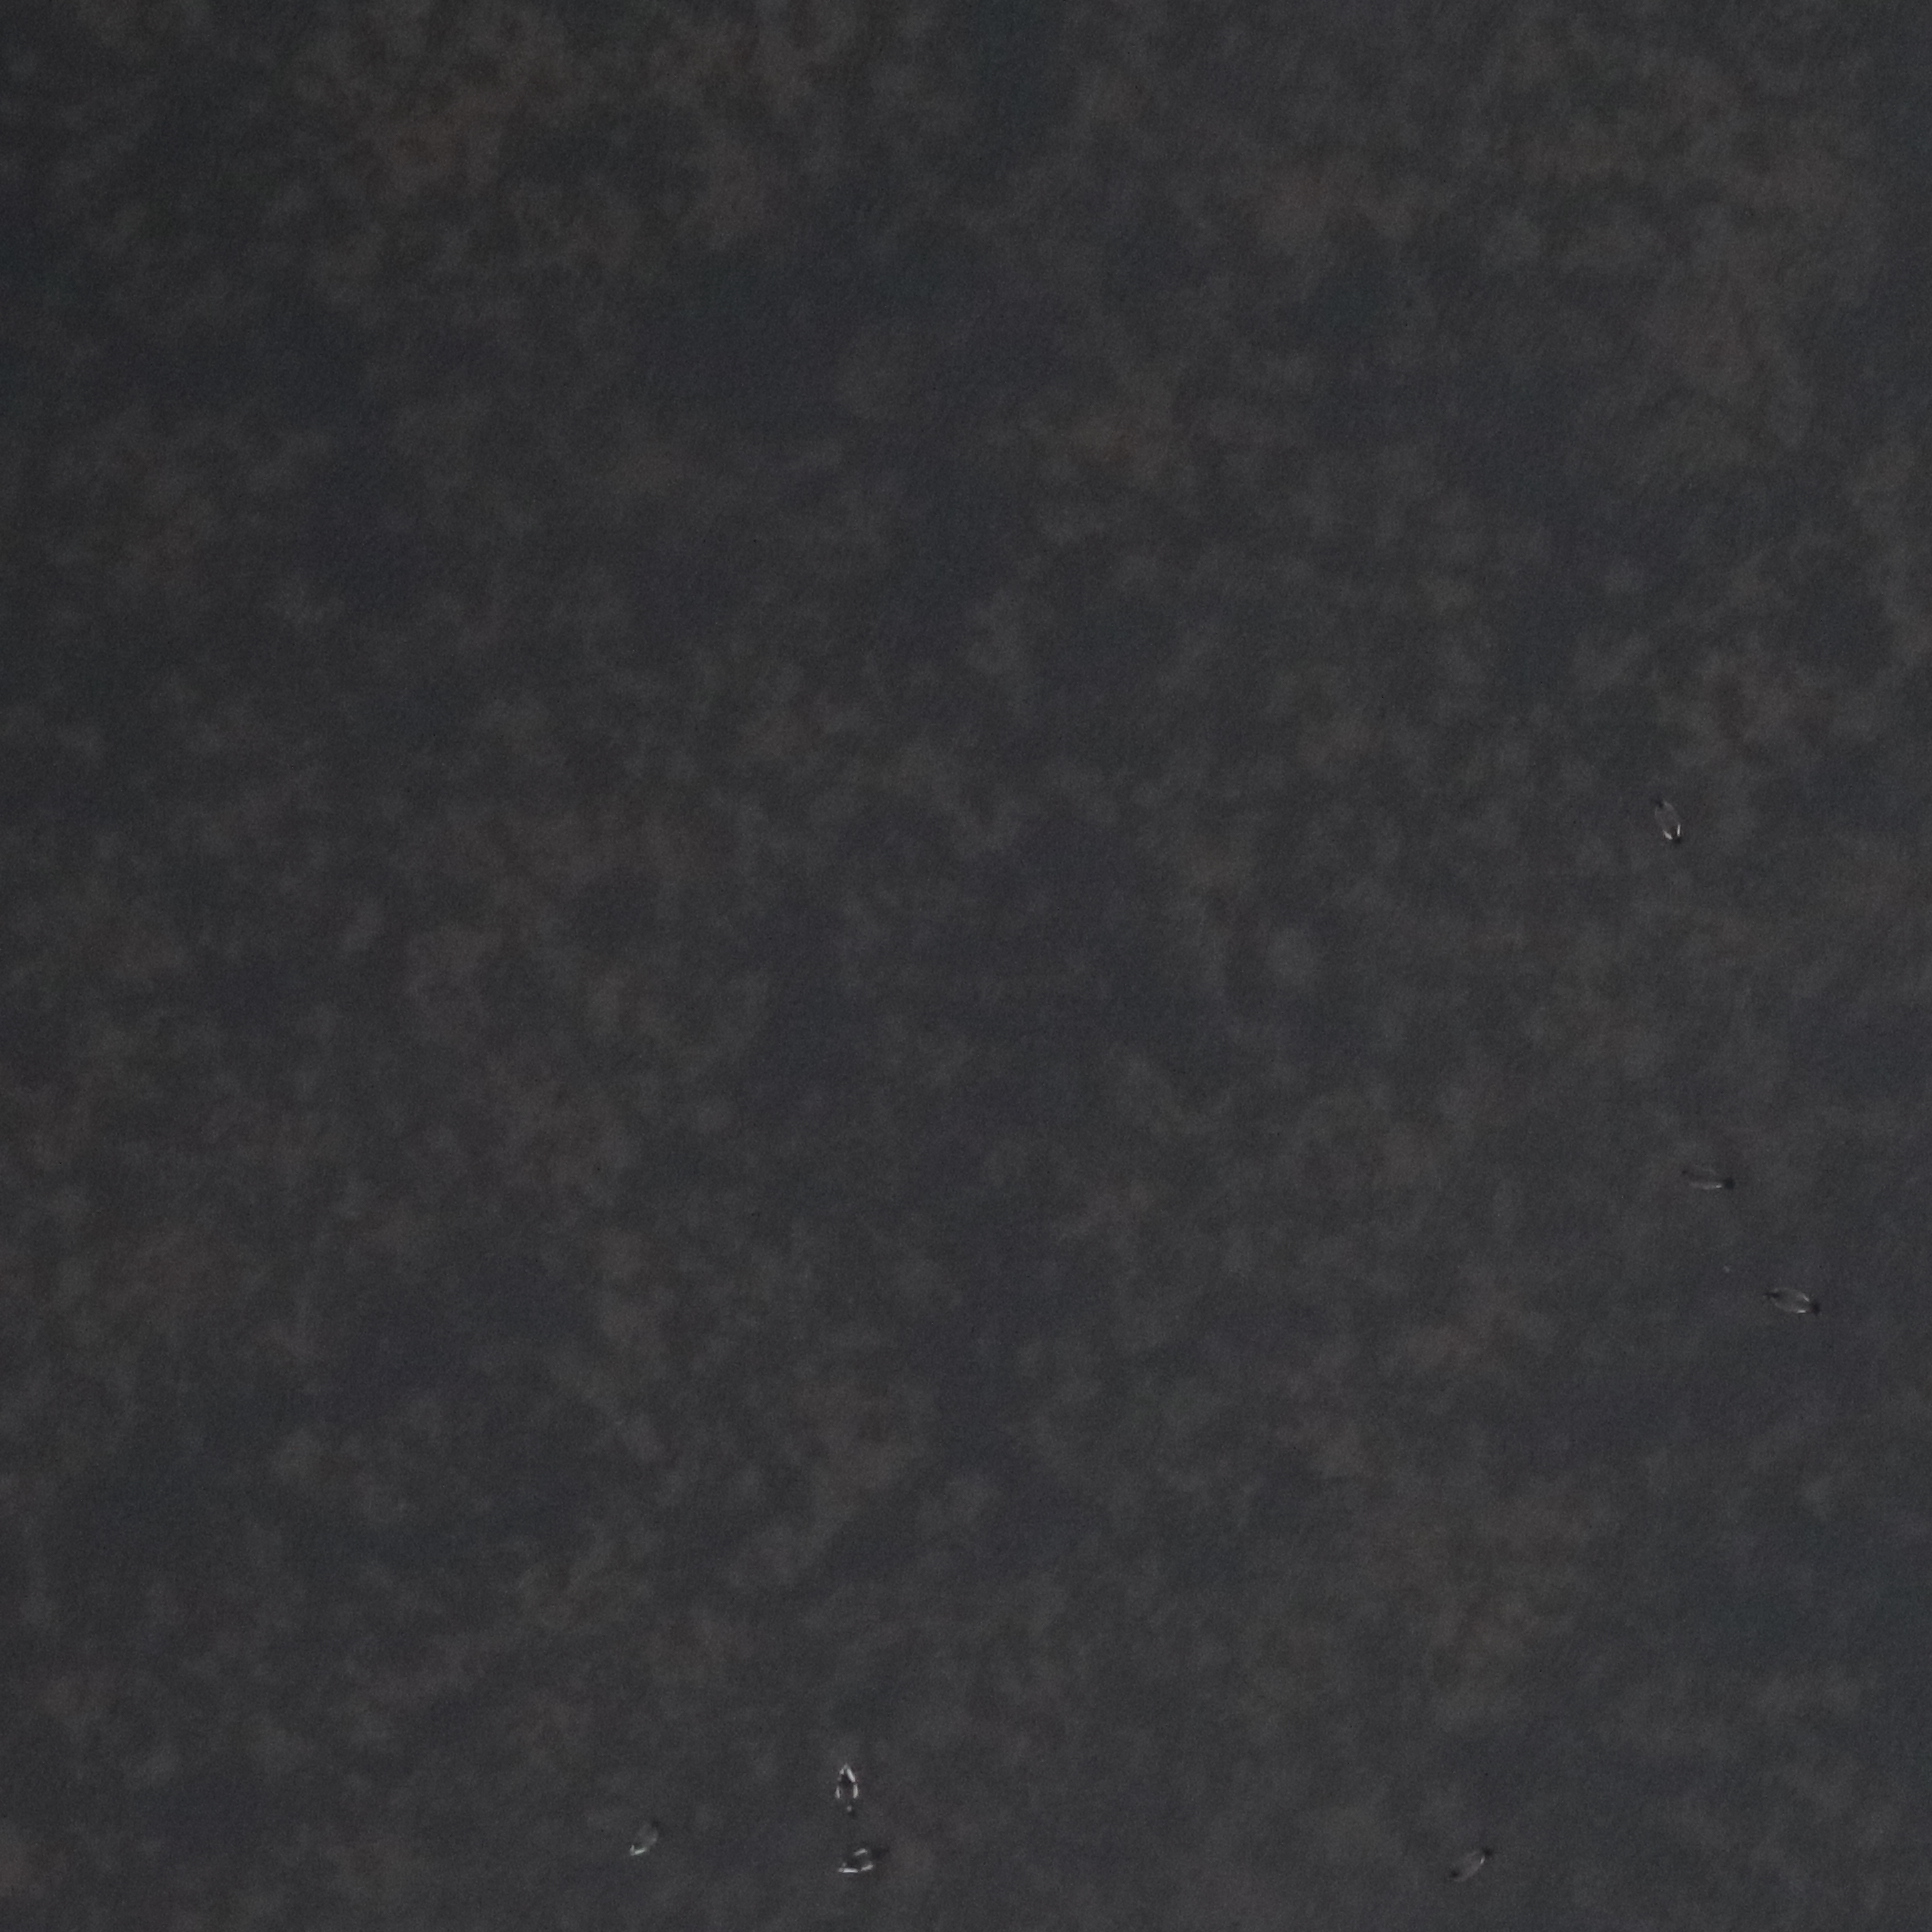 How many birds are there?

7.